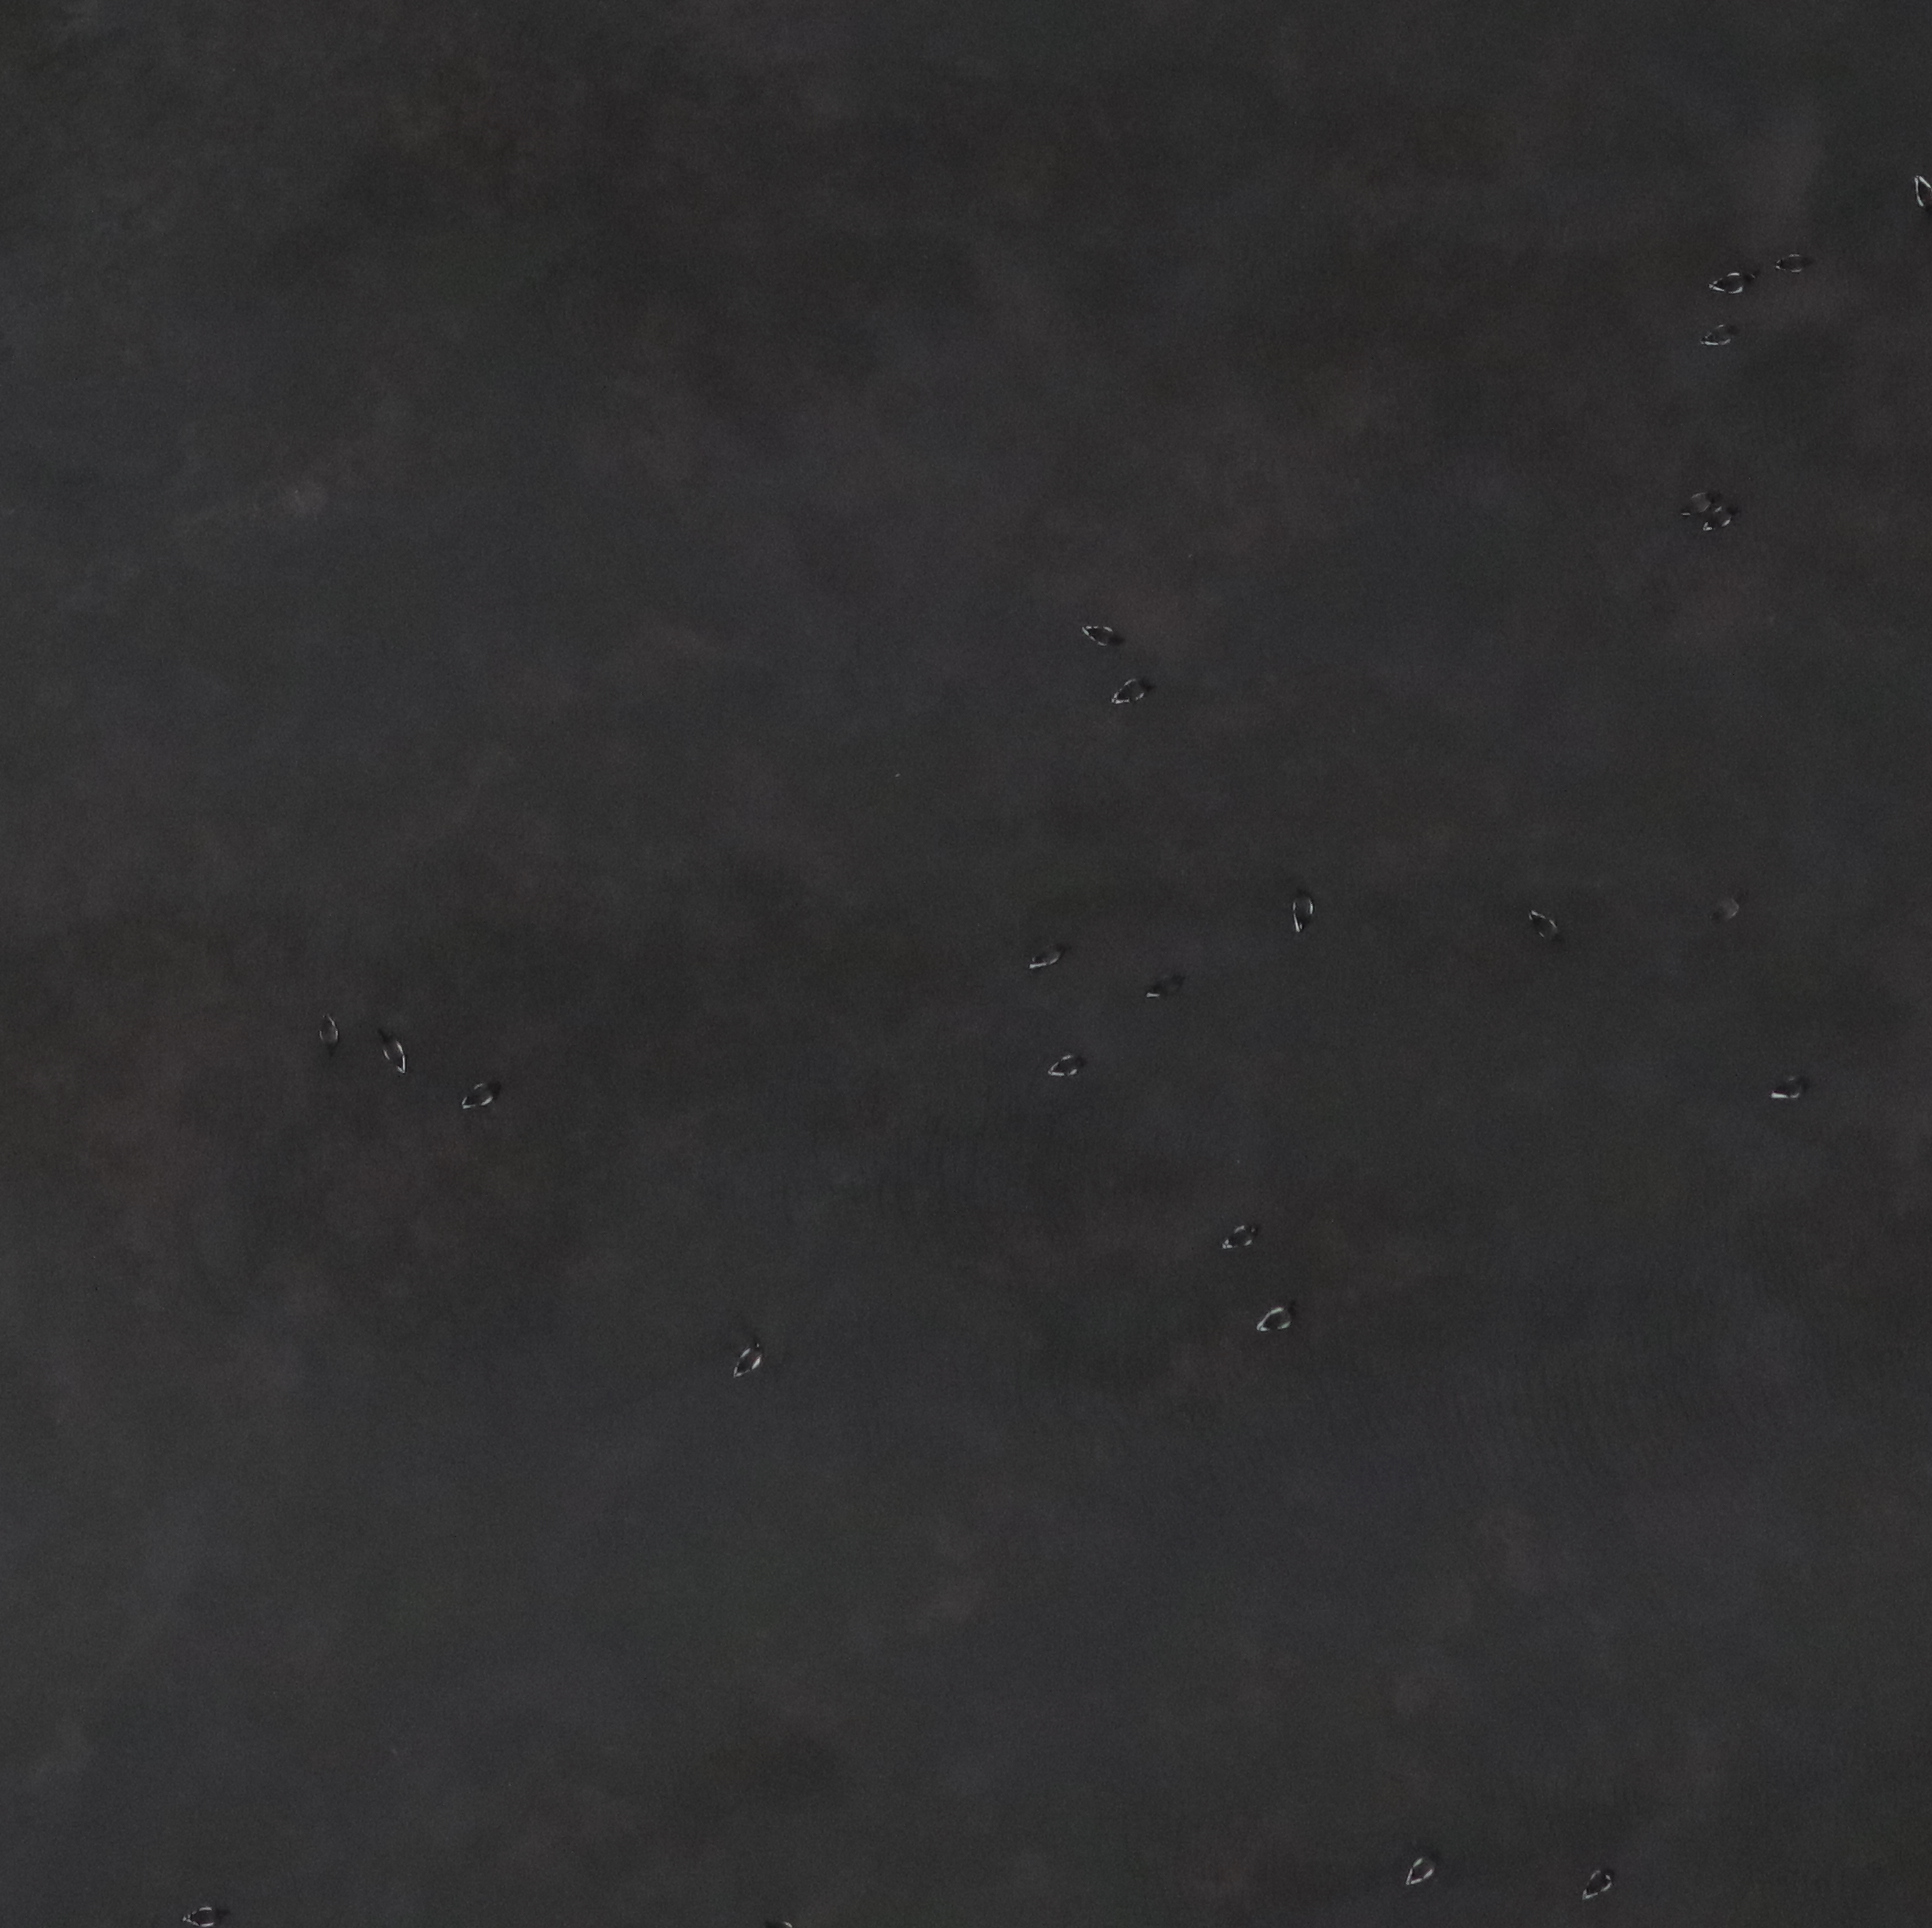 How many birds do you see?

24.